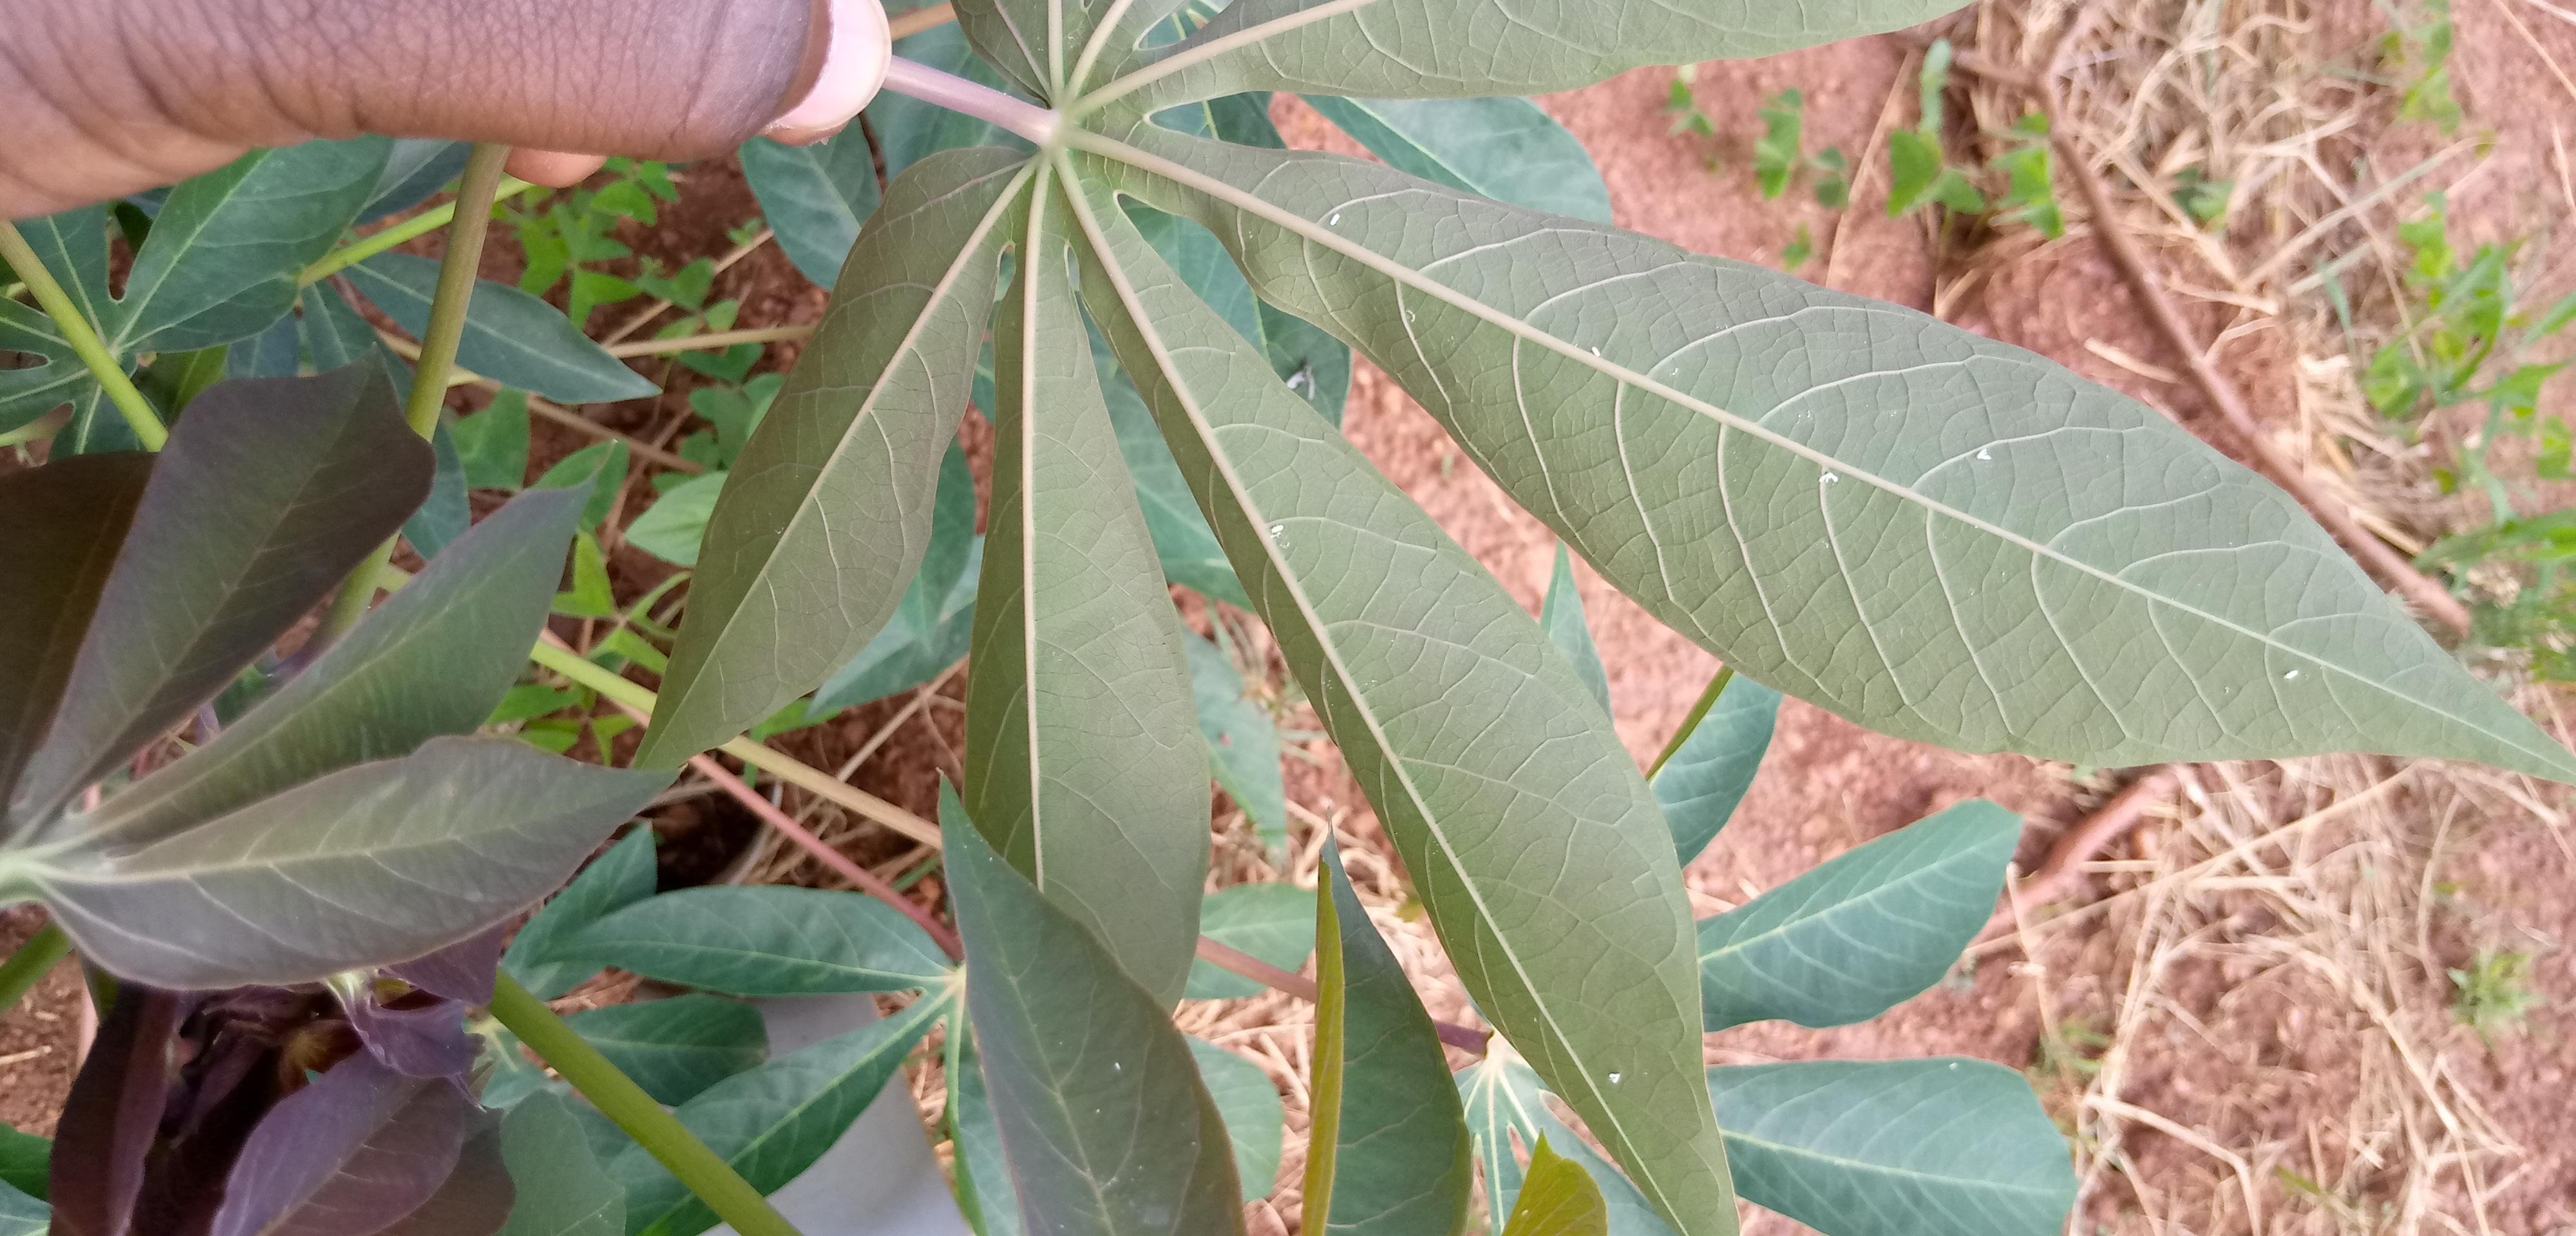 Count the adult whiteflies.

7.